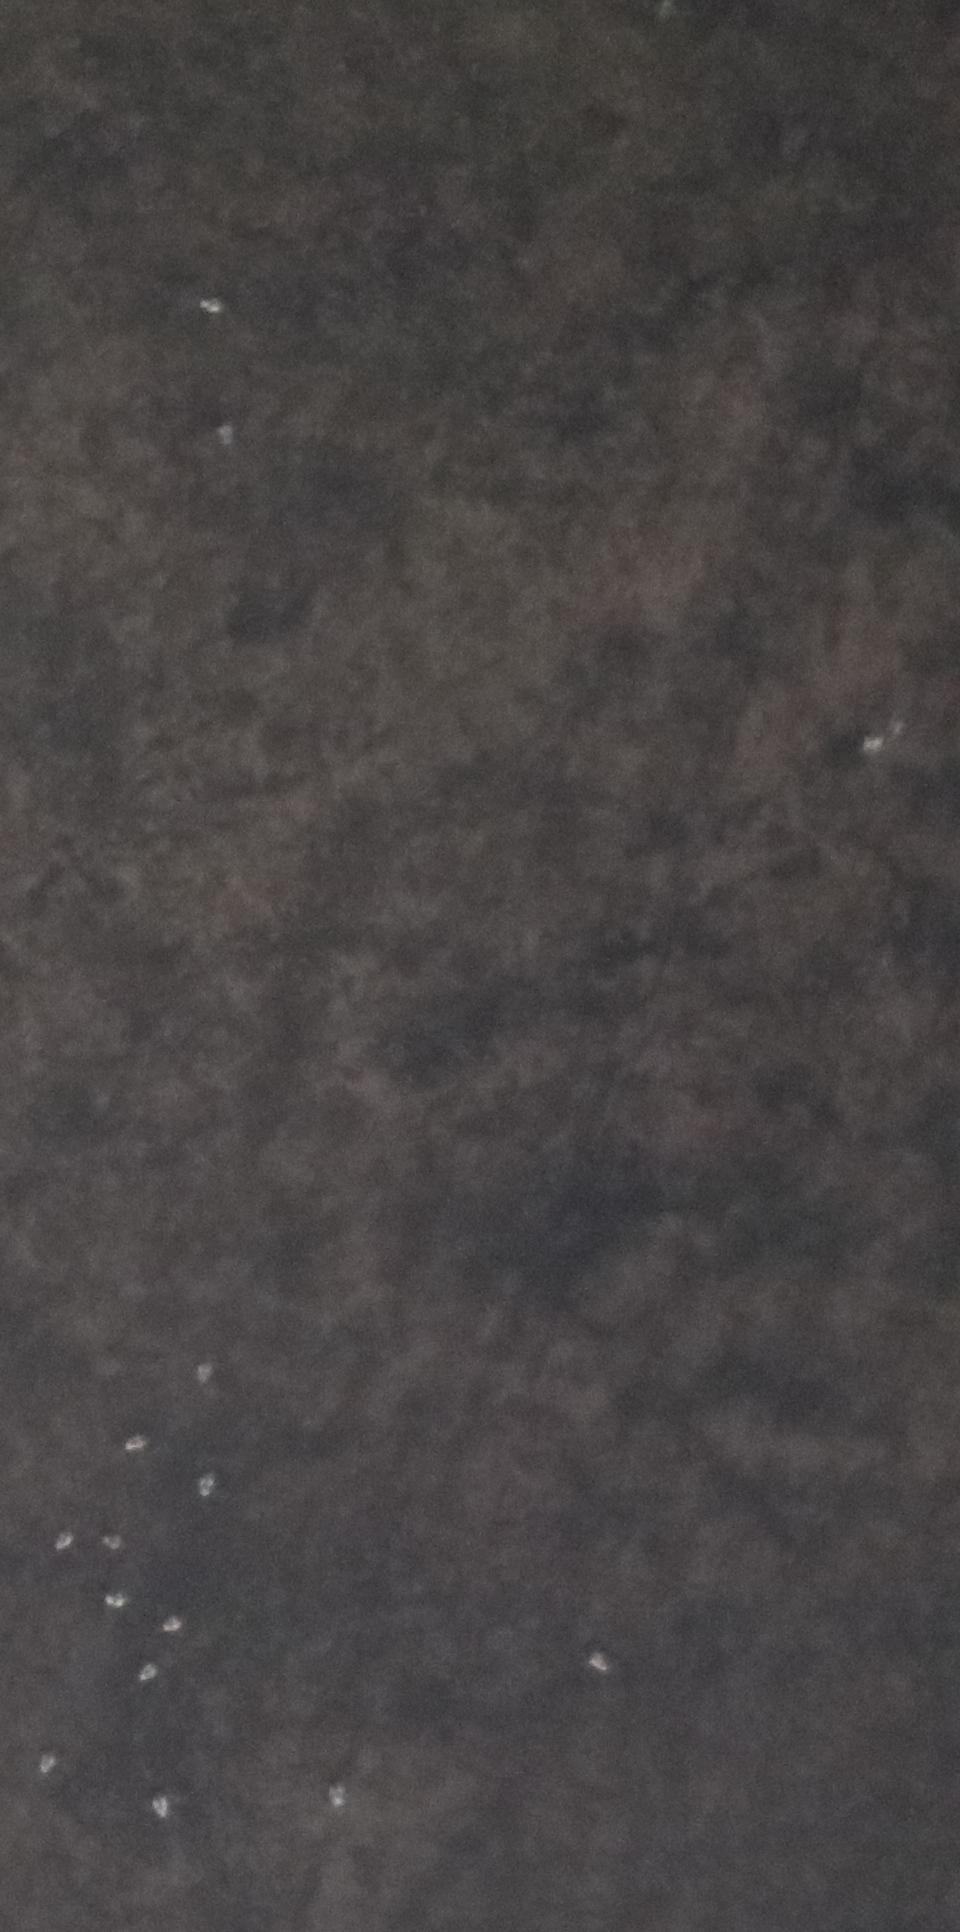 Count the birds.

16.